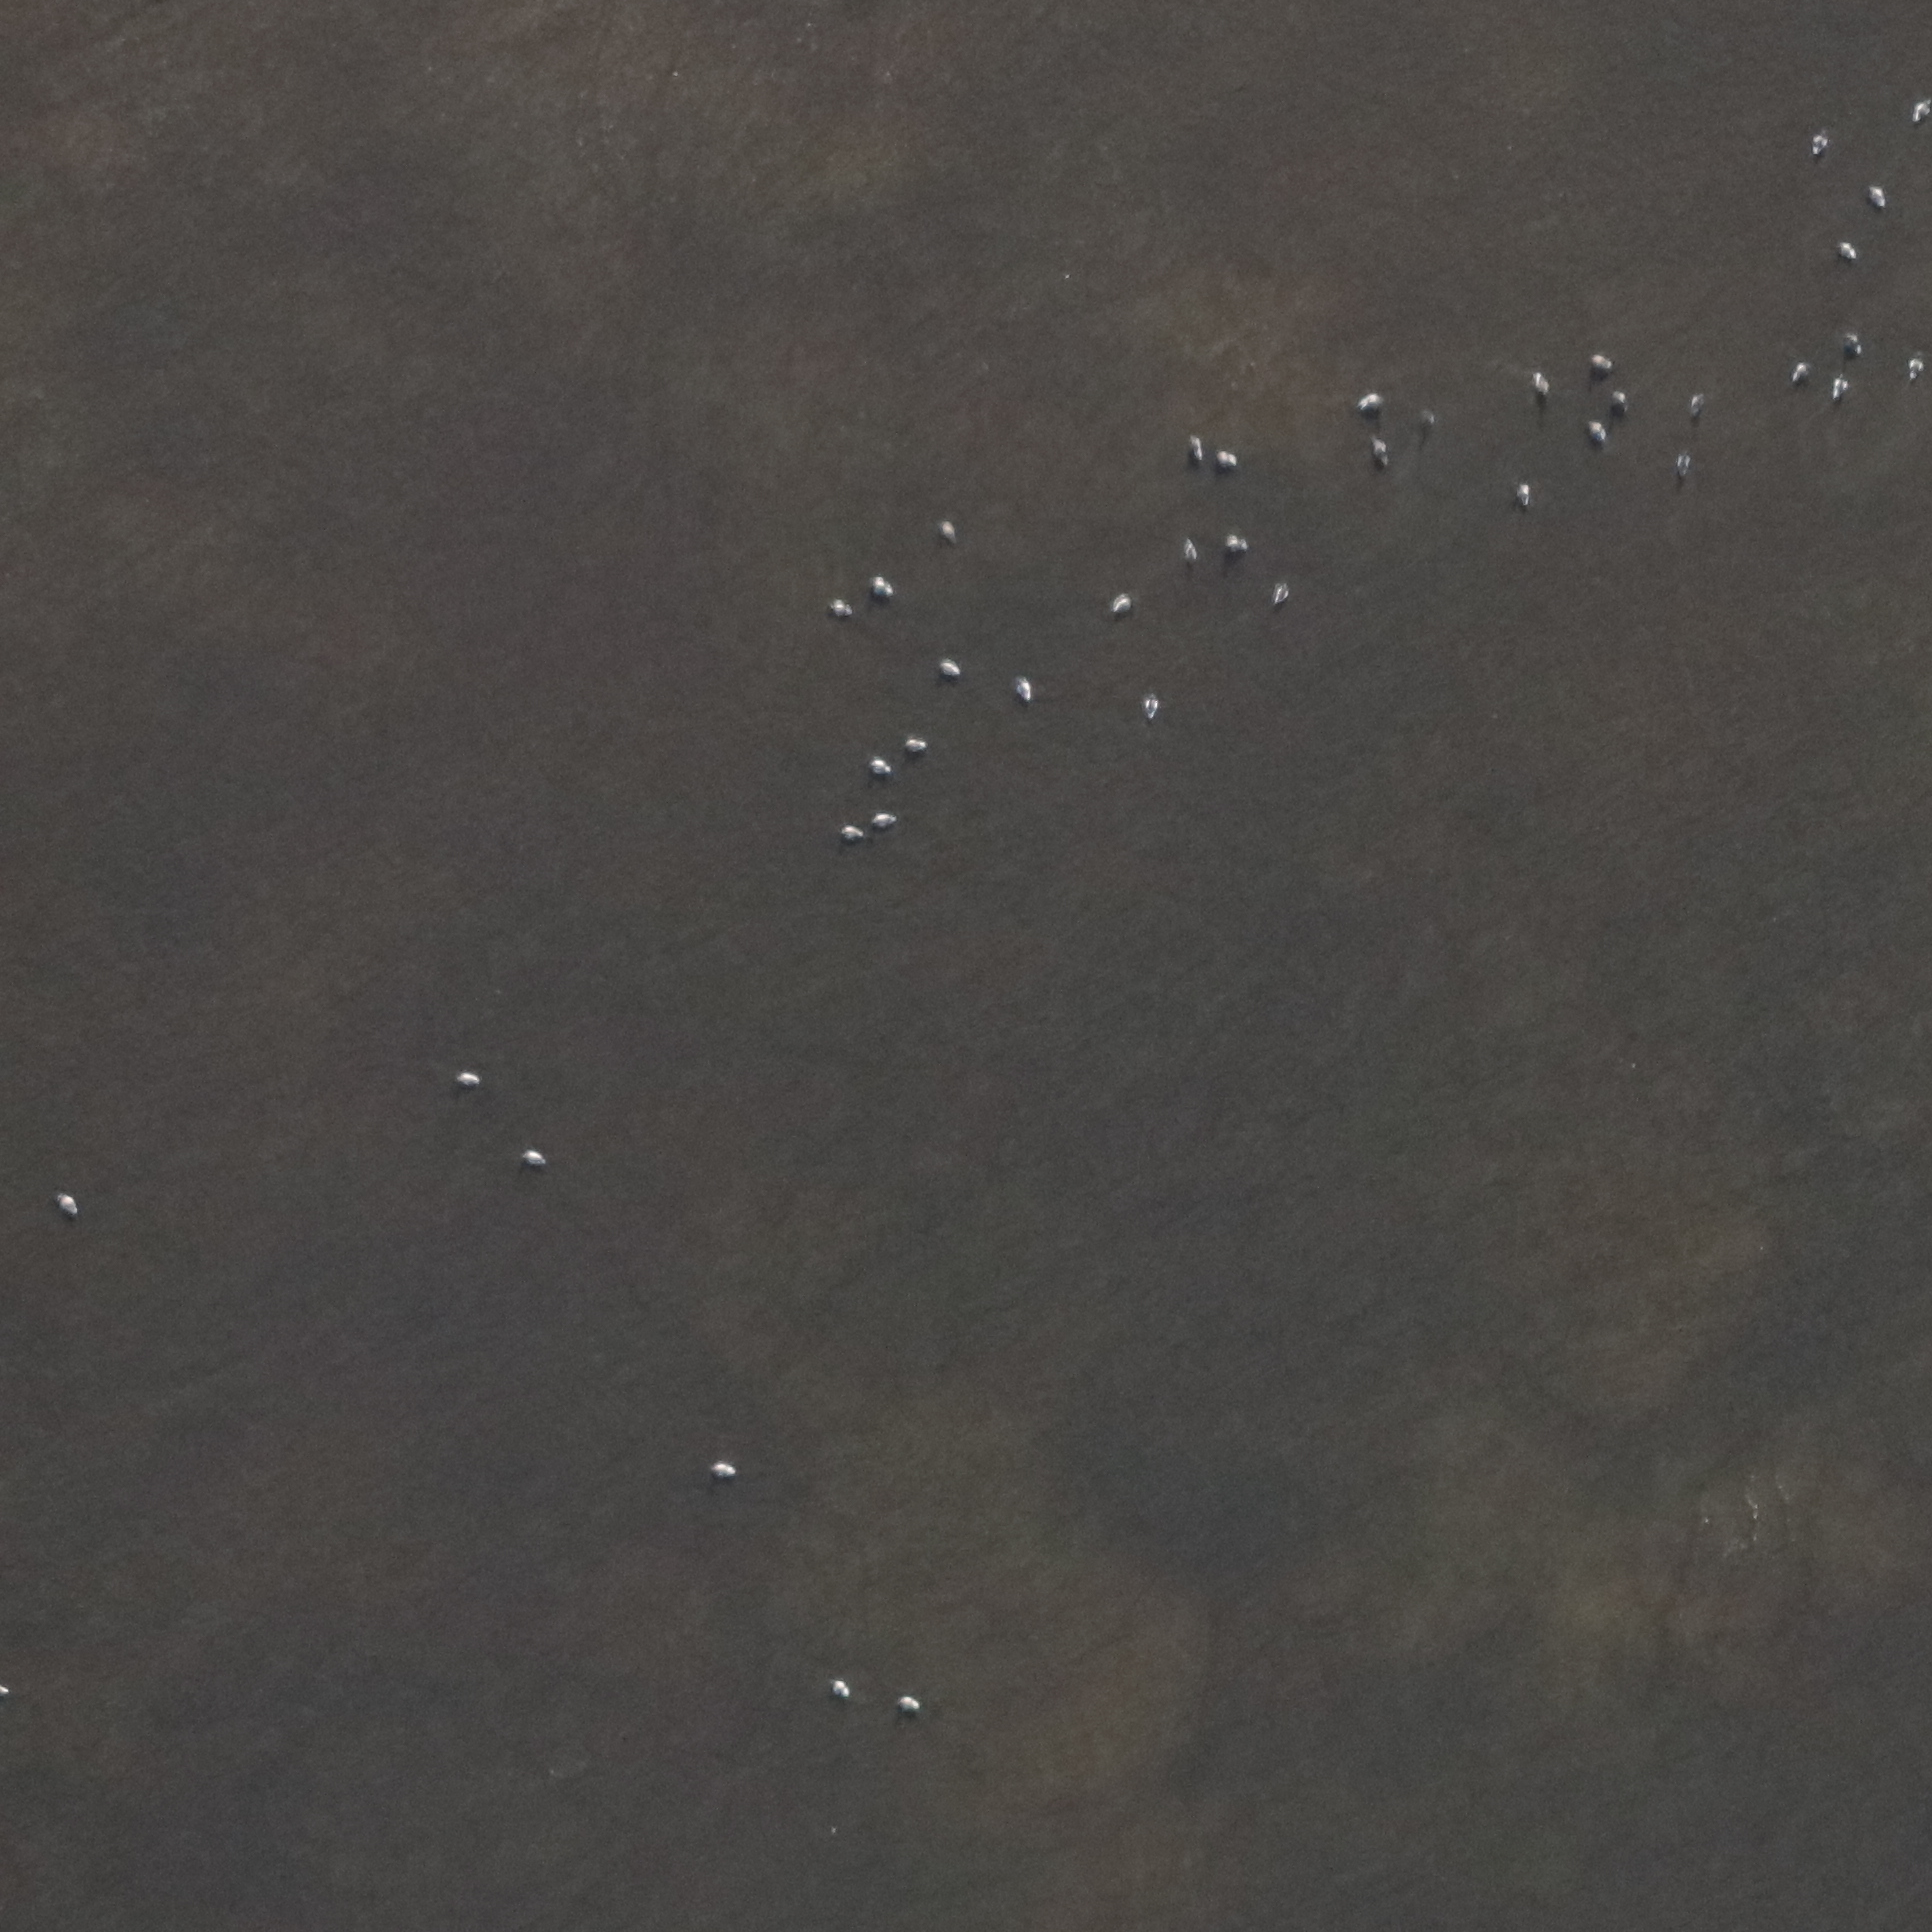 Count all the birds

40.